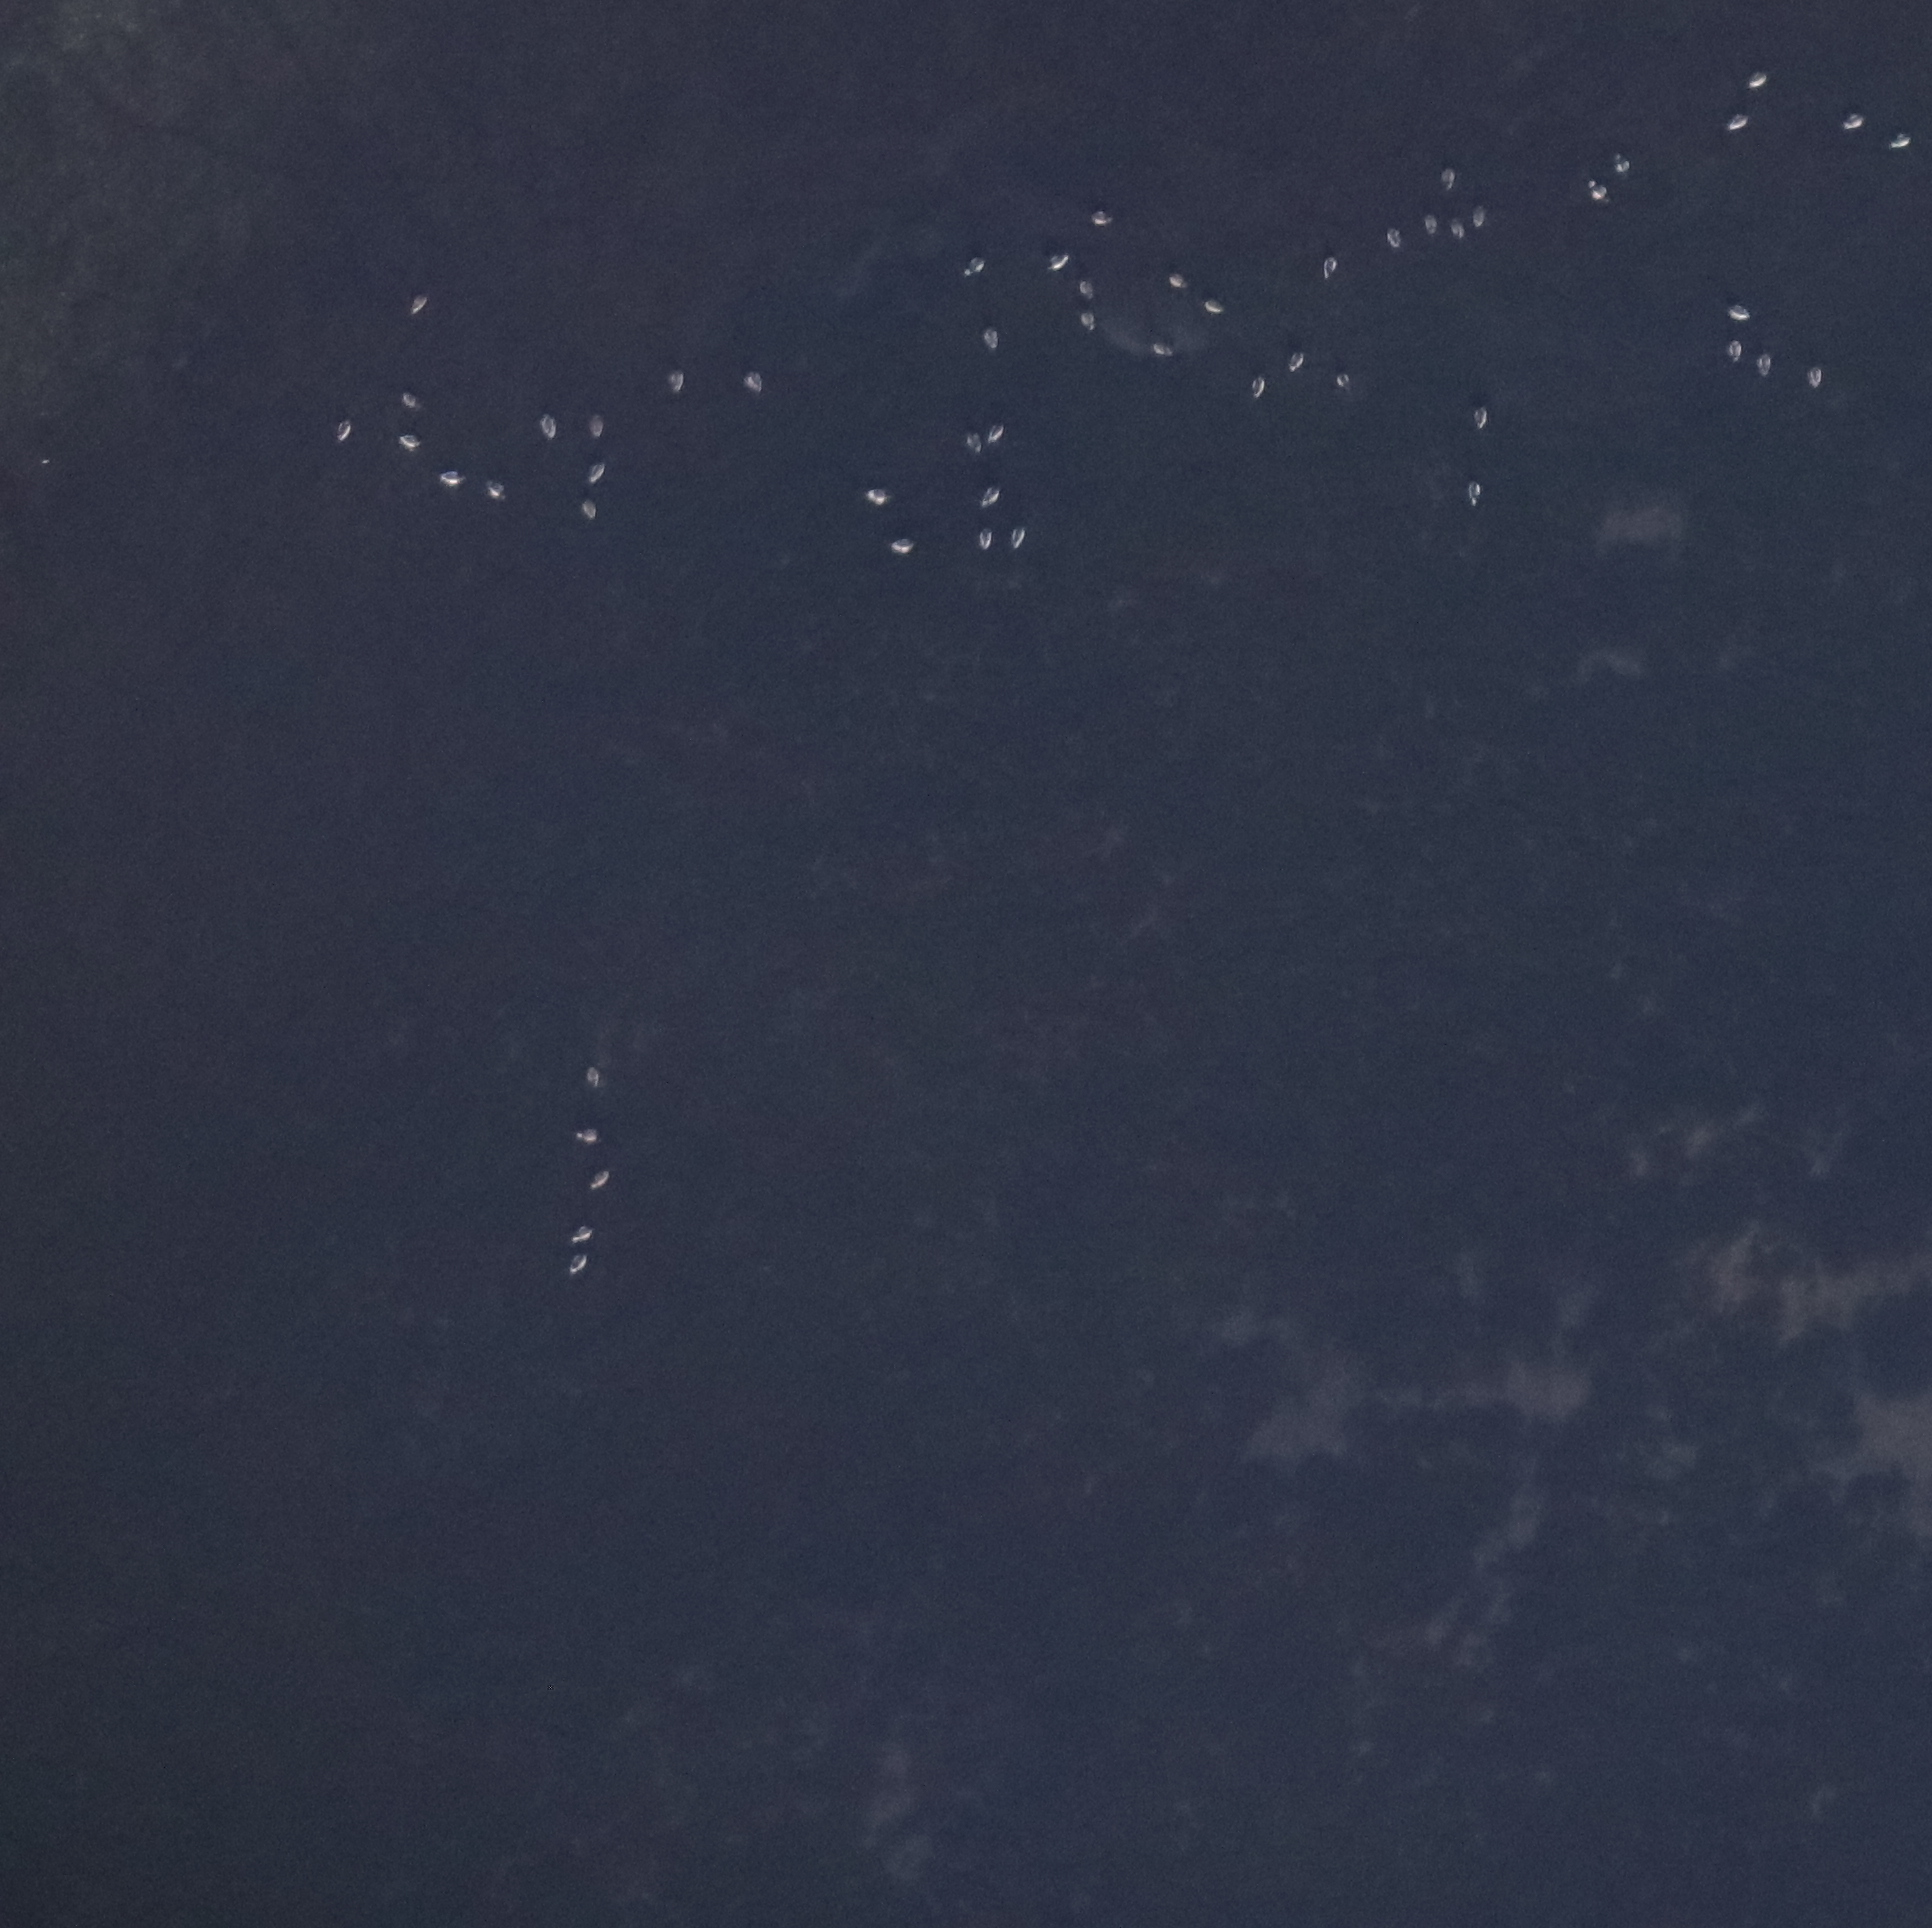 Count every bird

54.